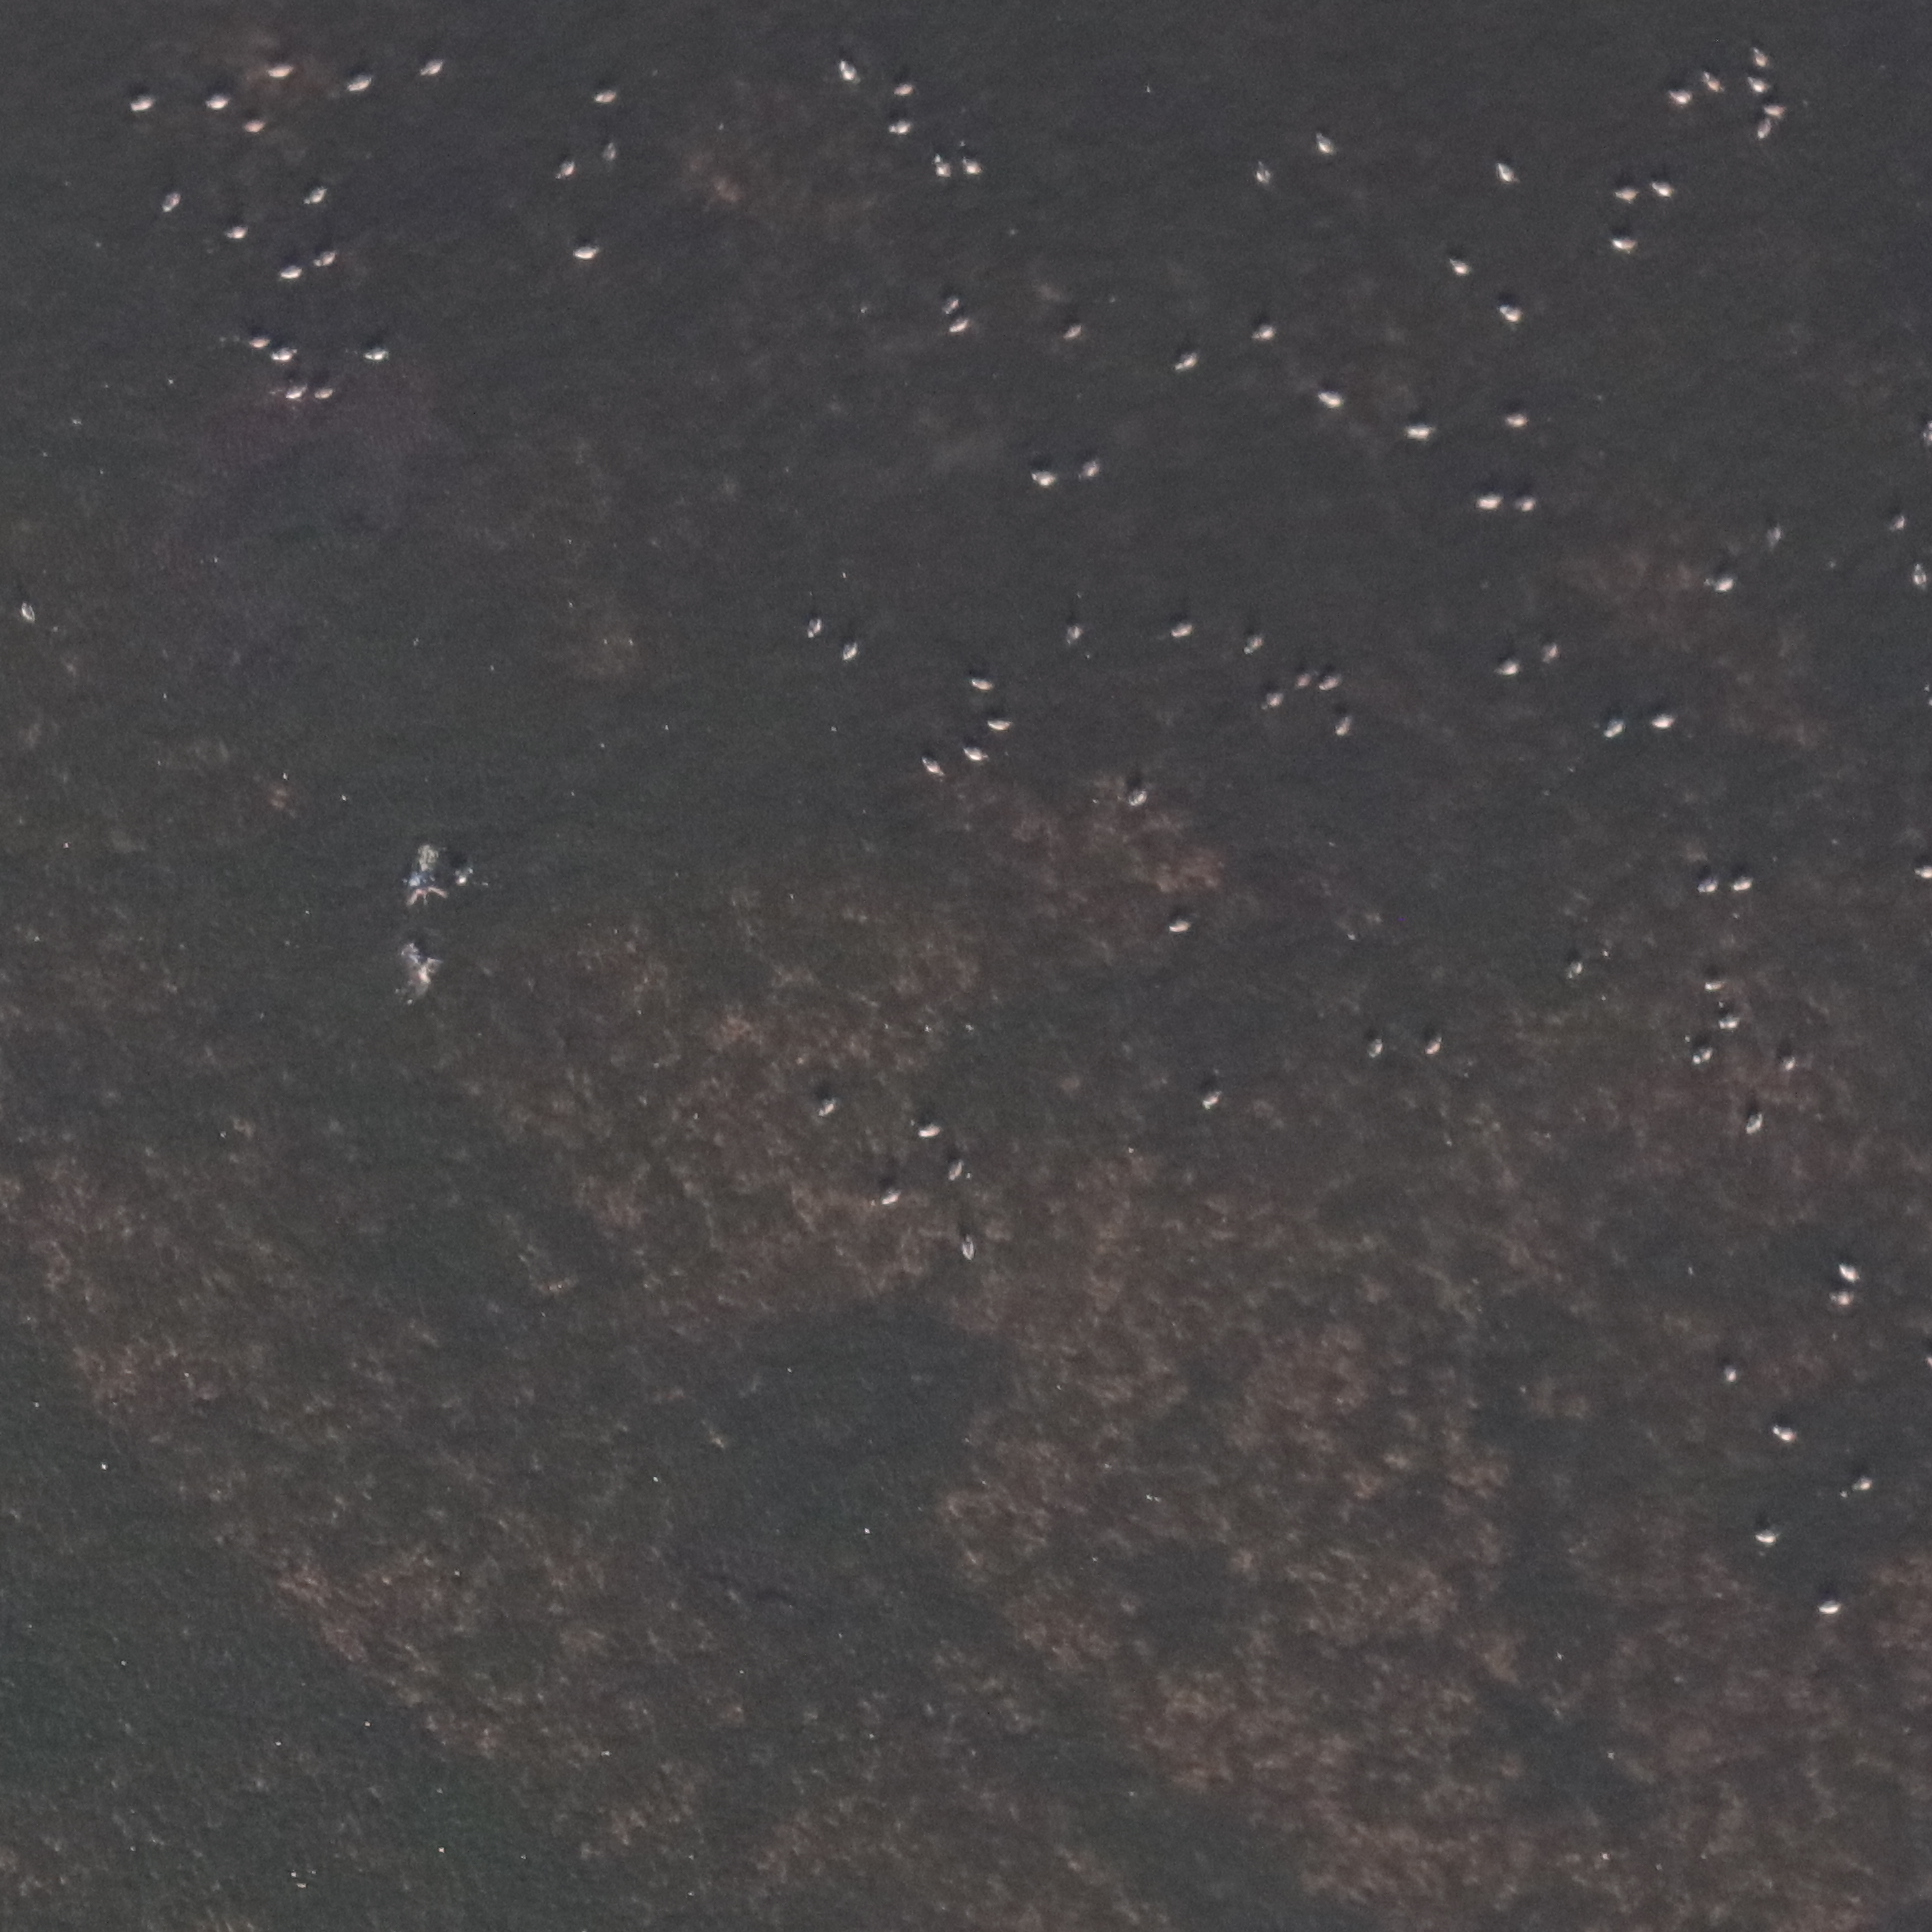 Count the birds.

104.